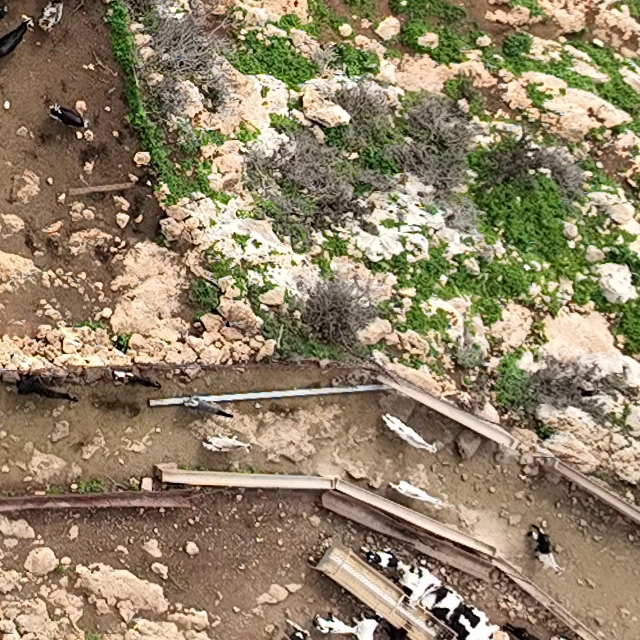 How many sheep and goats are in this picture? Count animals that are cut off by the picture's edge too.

23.